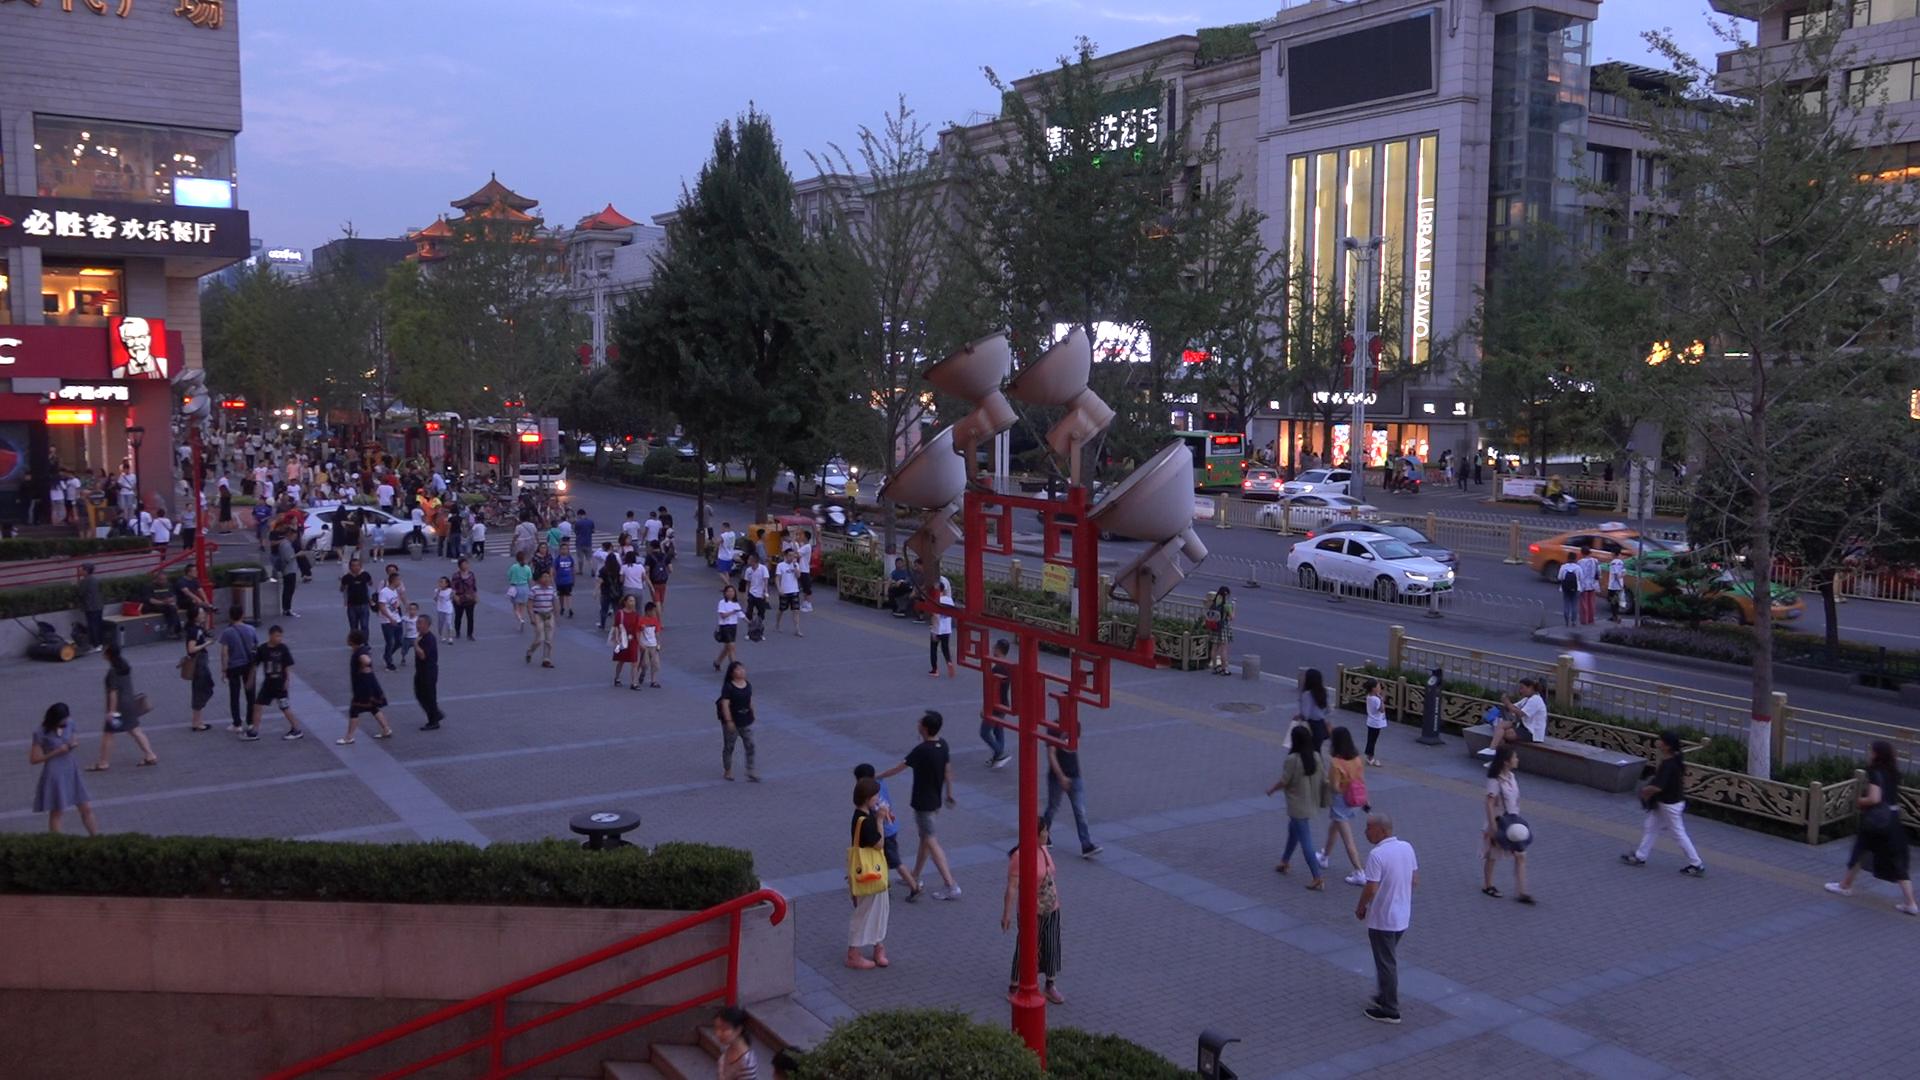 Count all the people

189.